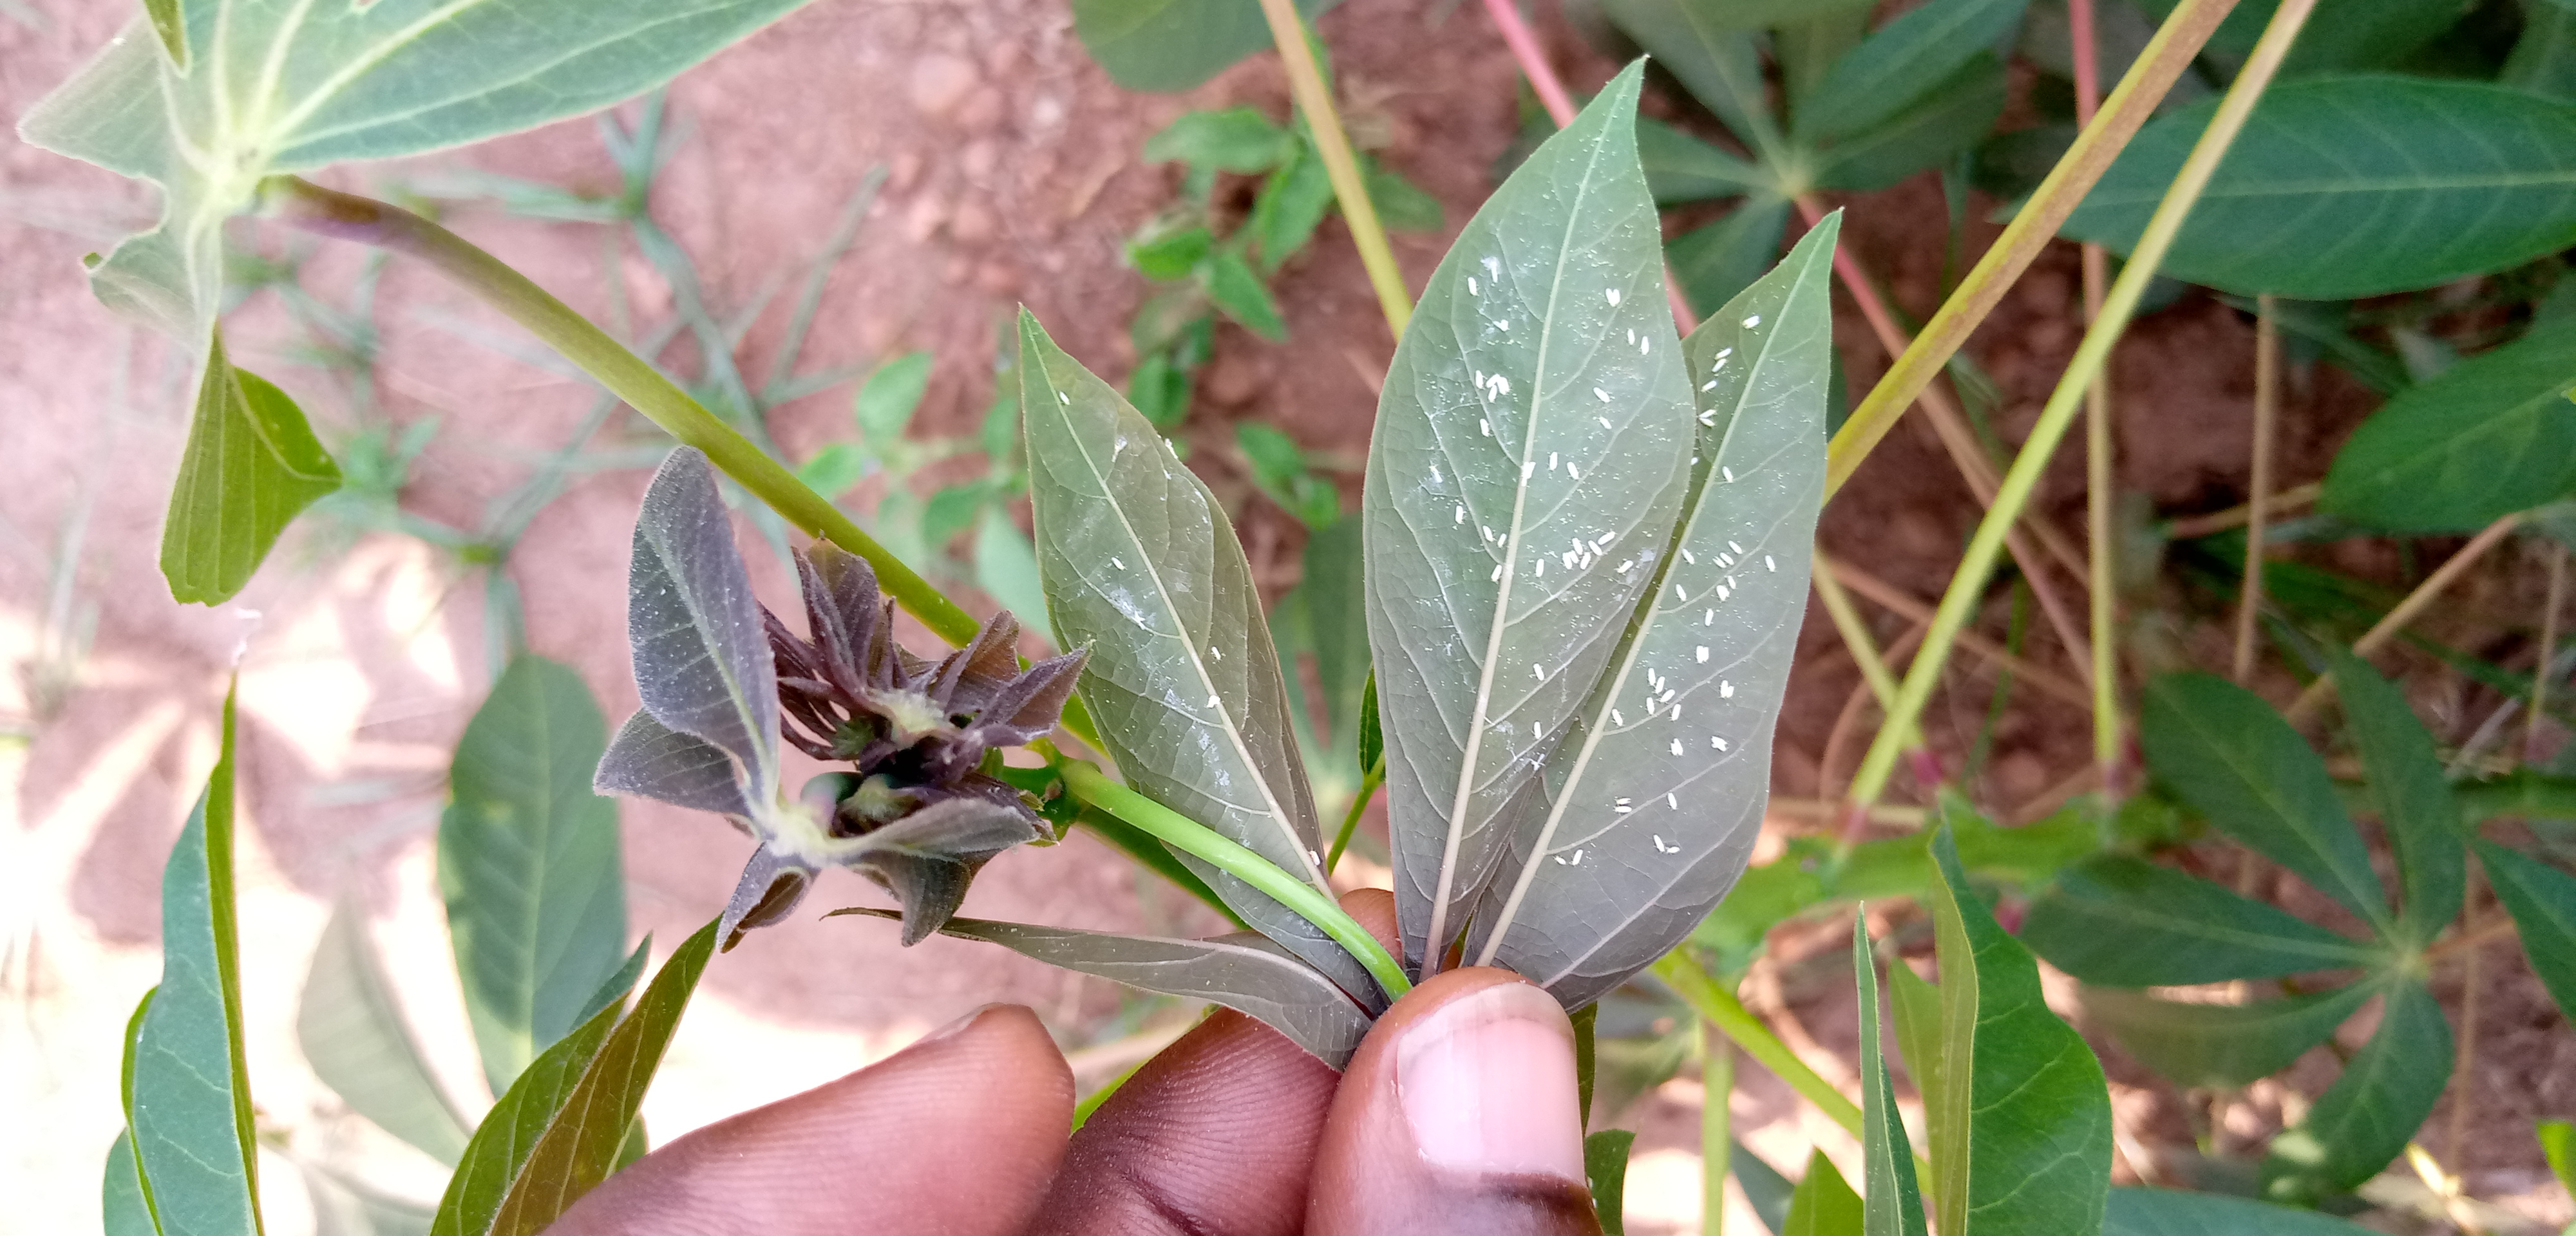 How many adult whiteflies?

72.